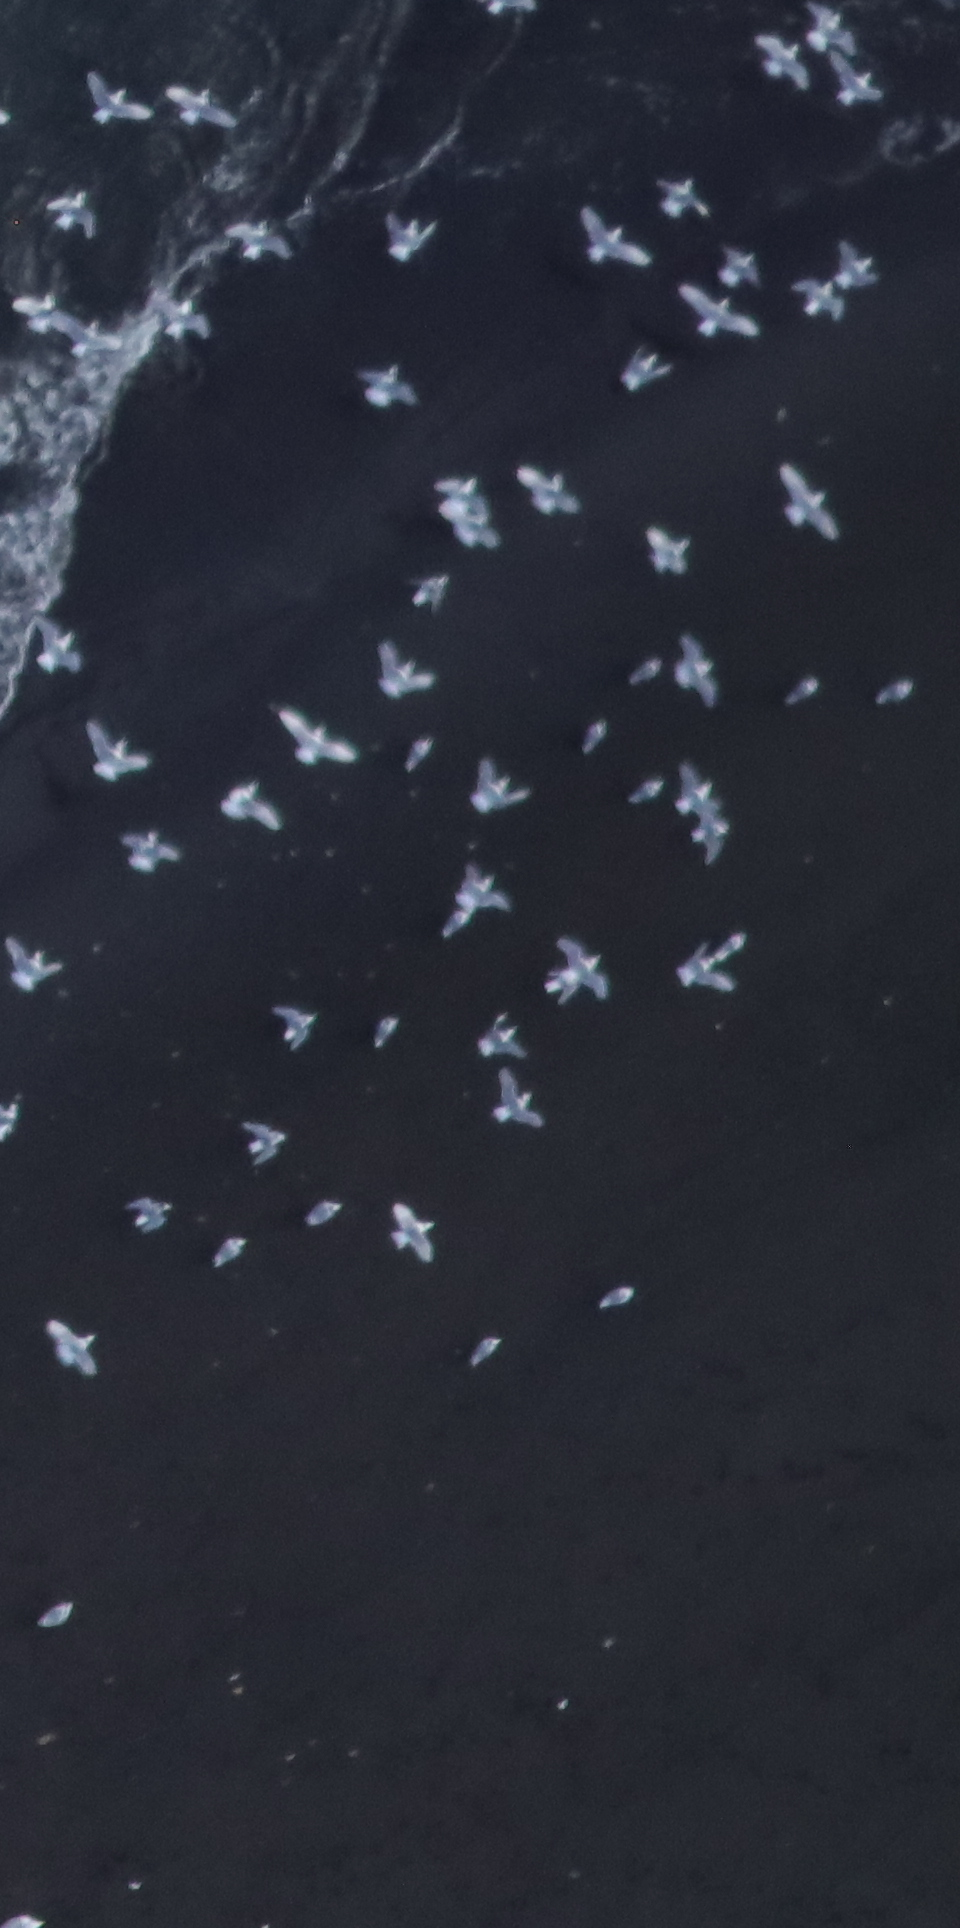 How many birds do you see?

62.